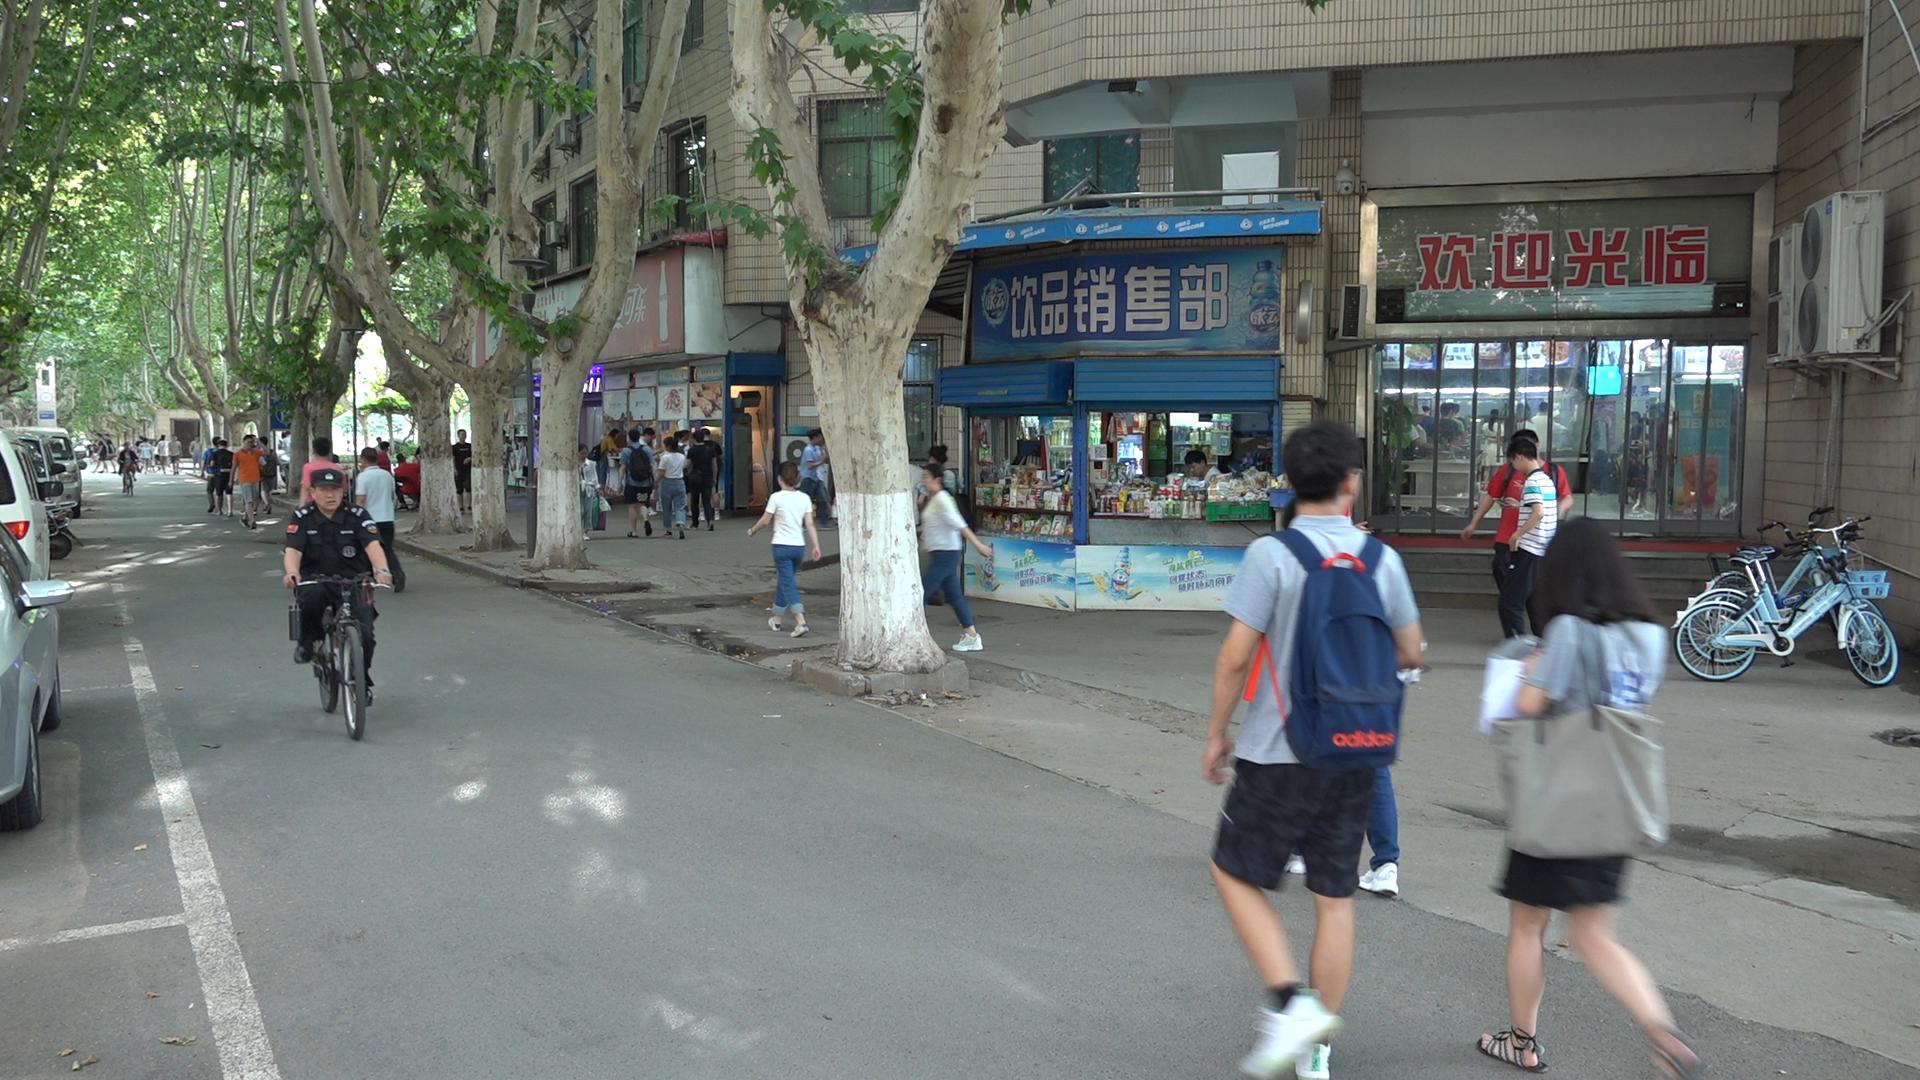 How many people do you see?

54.